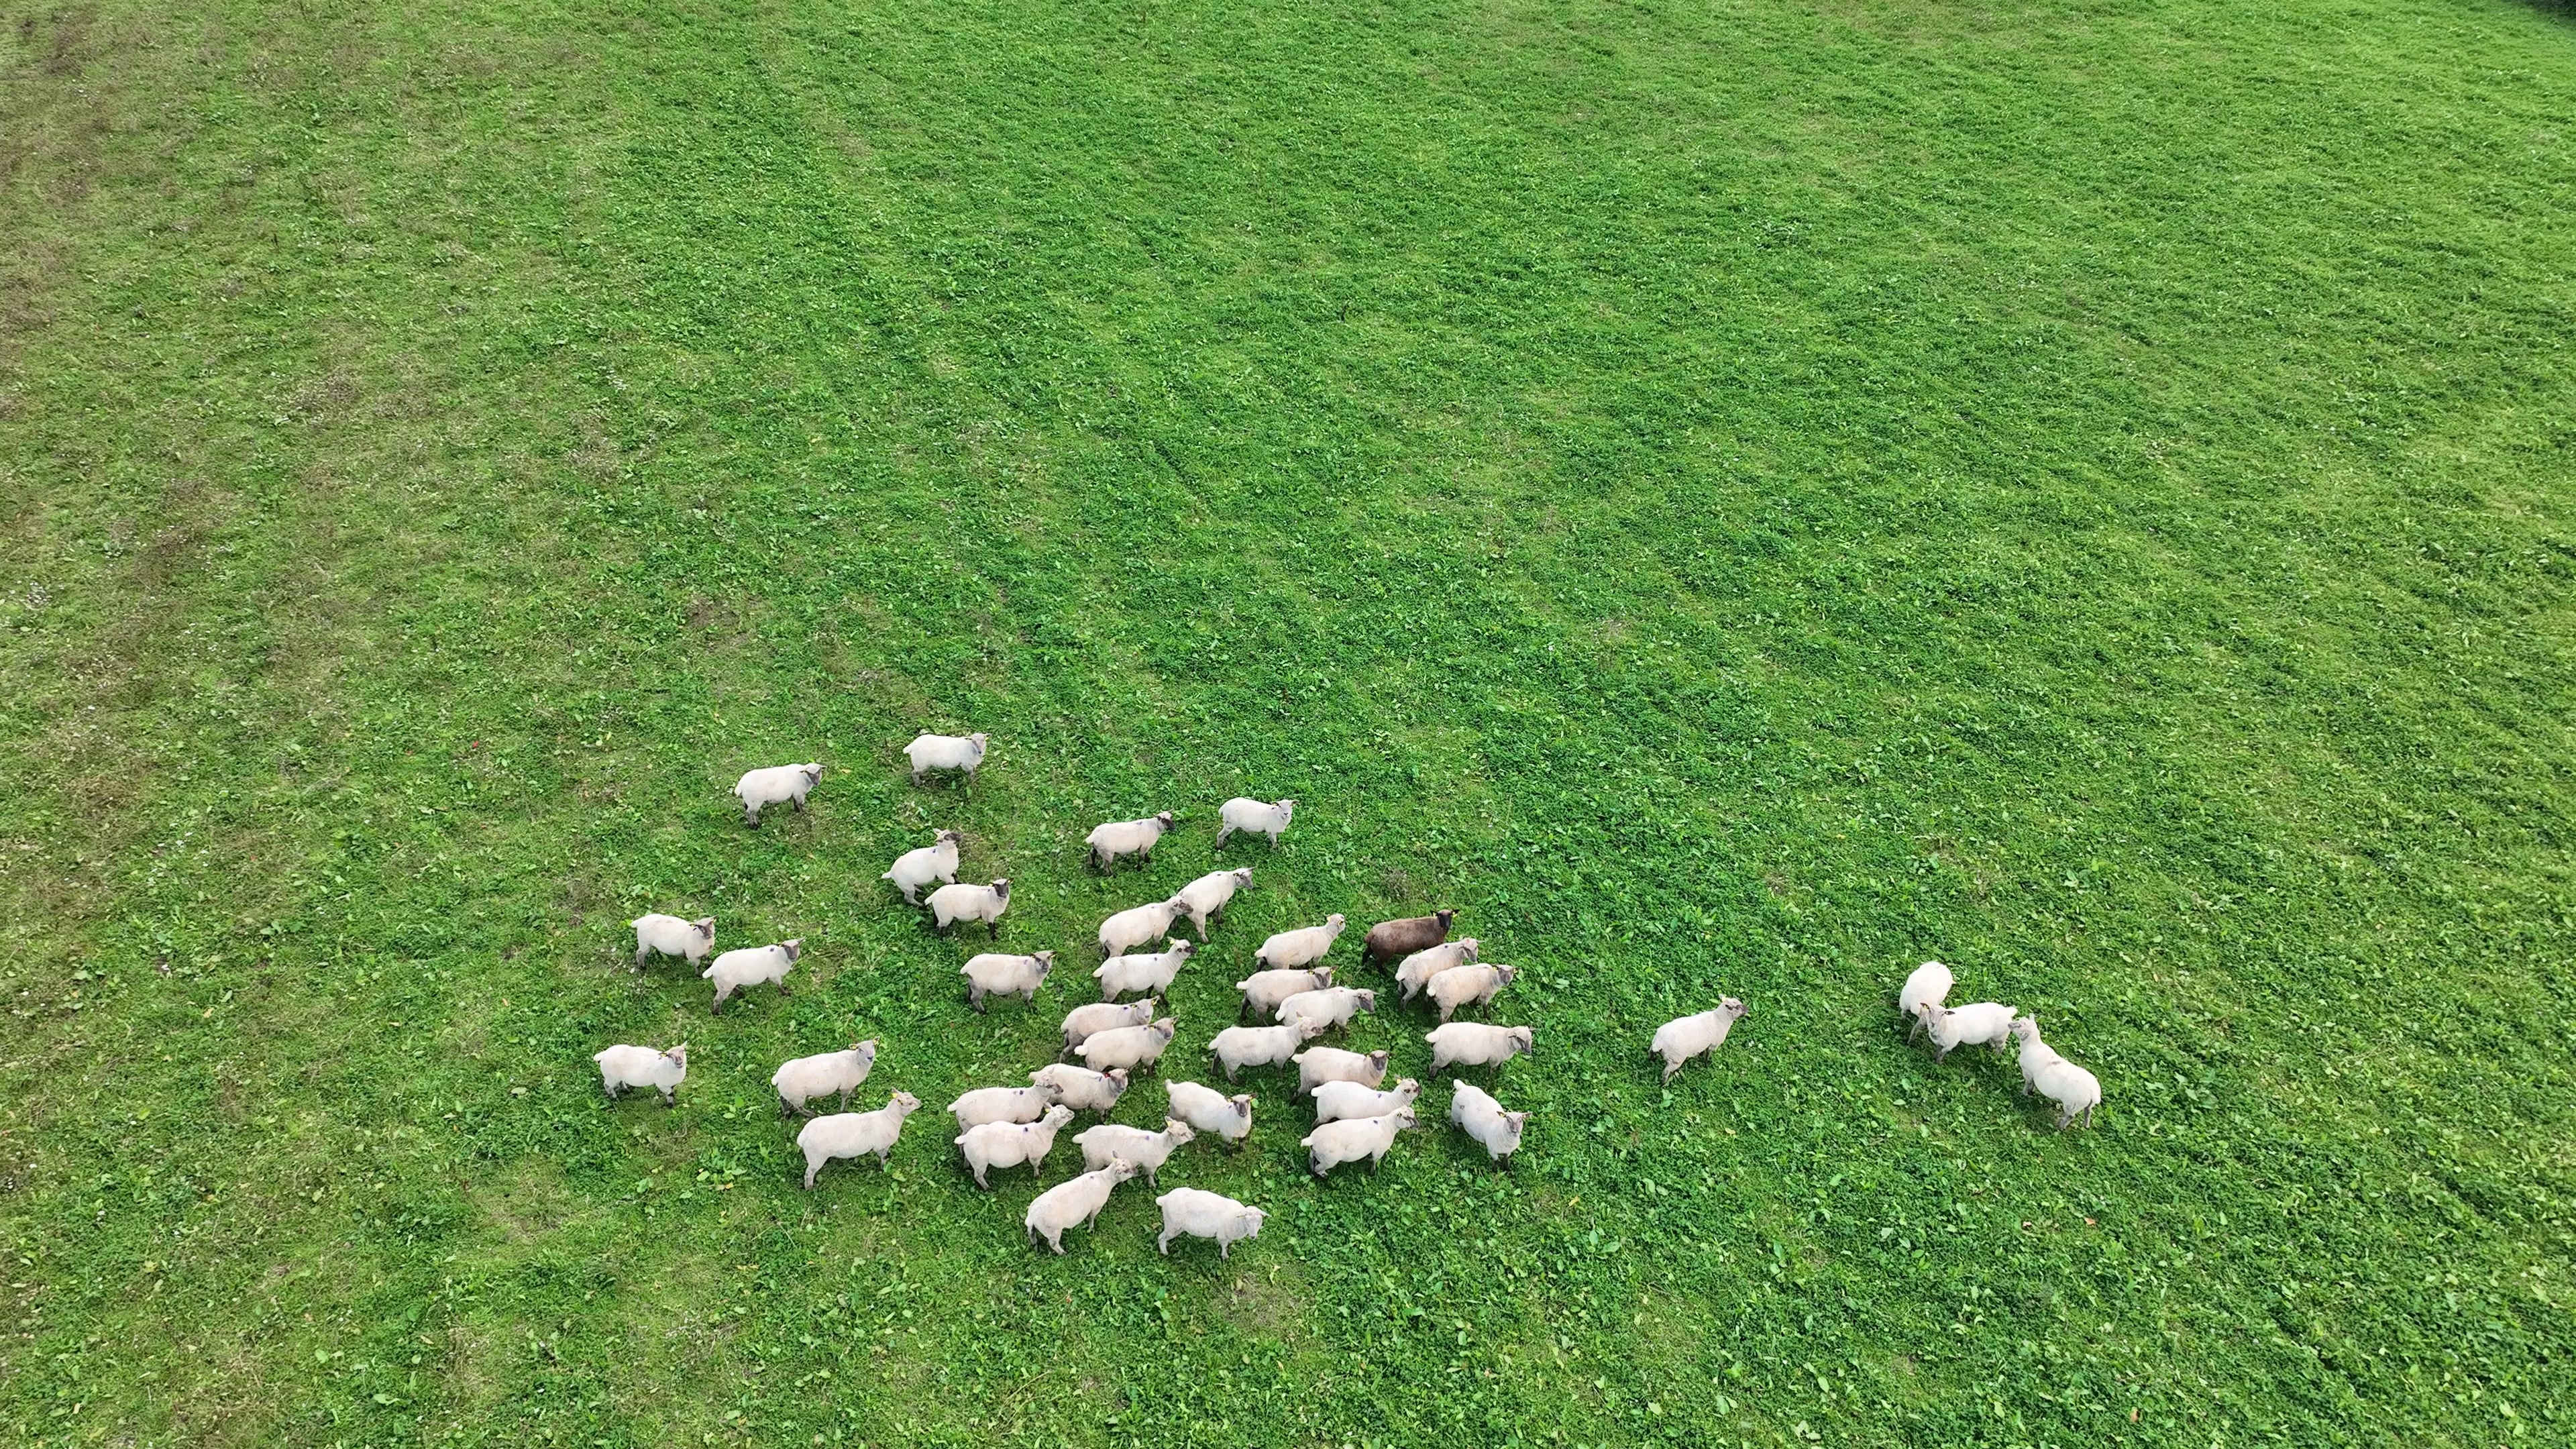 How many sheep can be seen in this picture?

40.